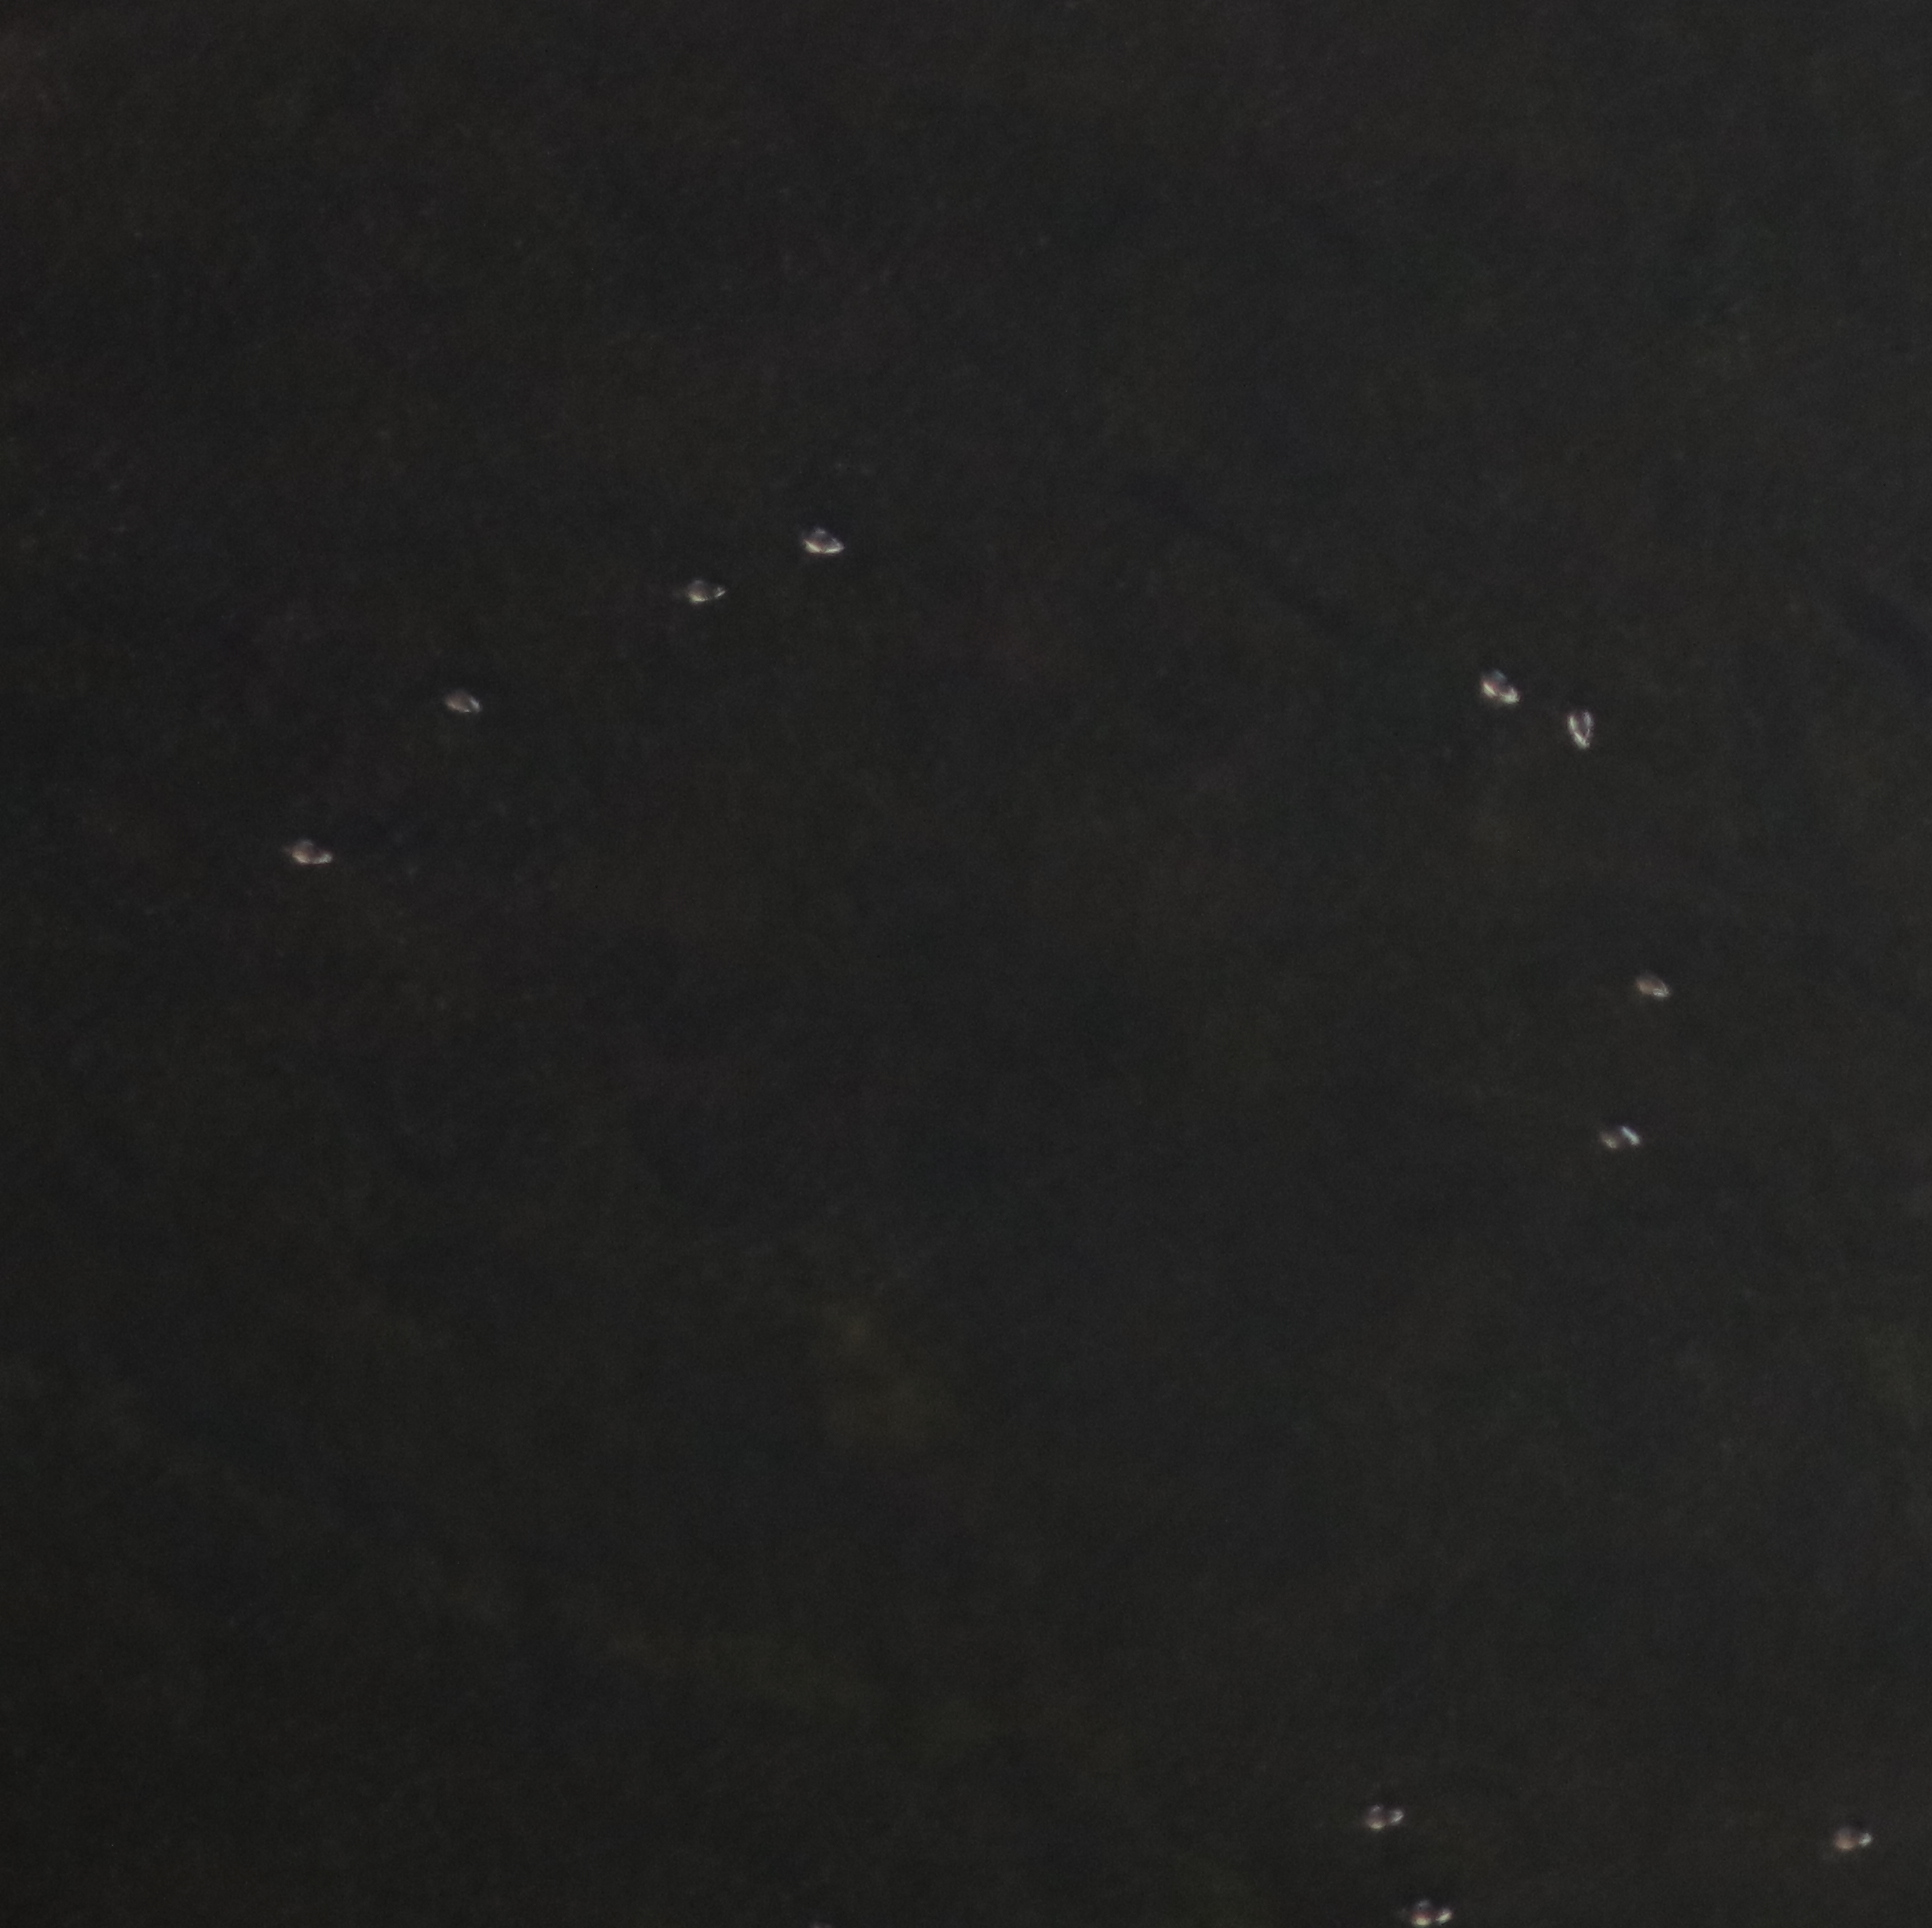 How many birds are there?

11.